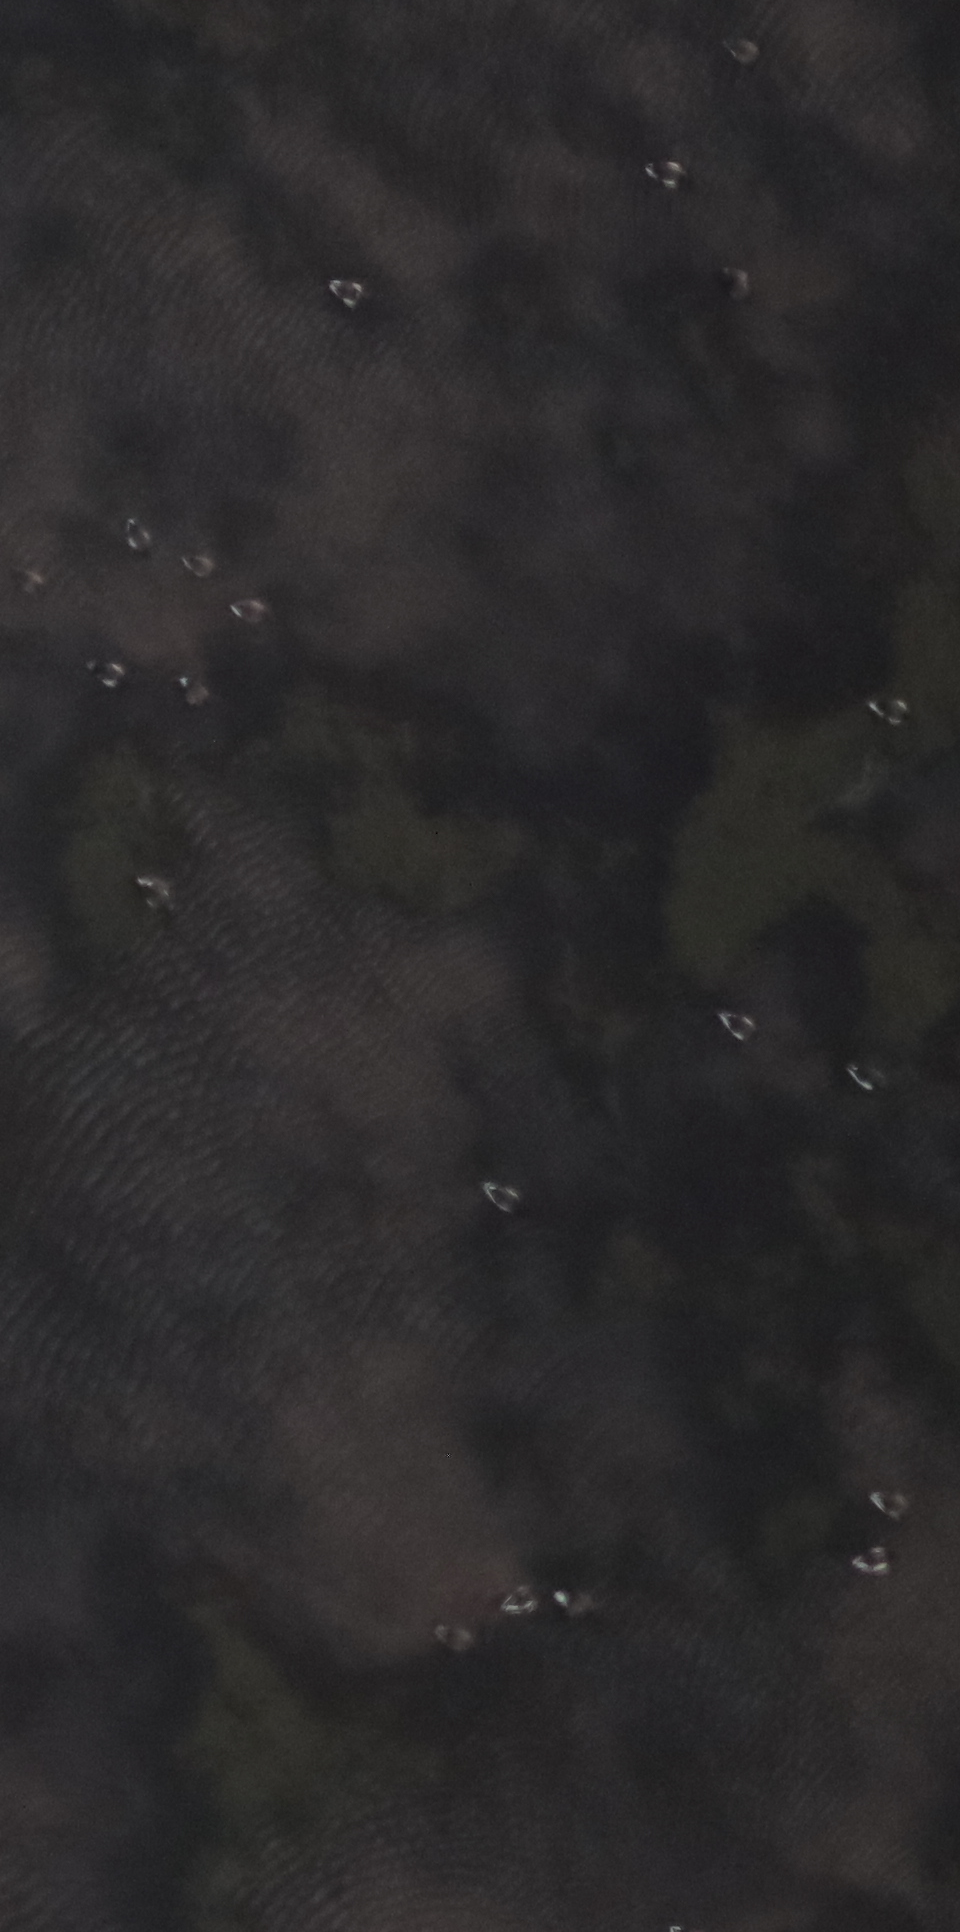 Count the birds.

19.